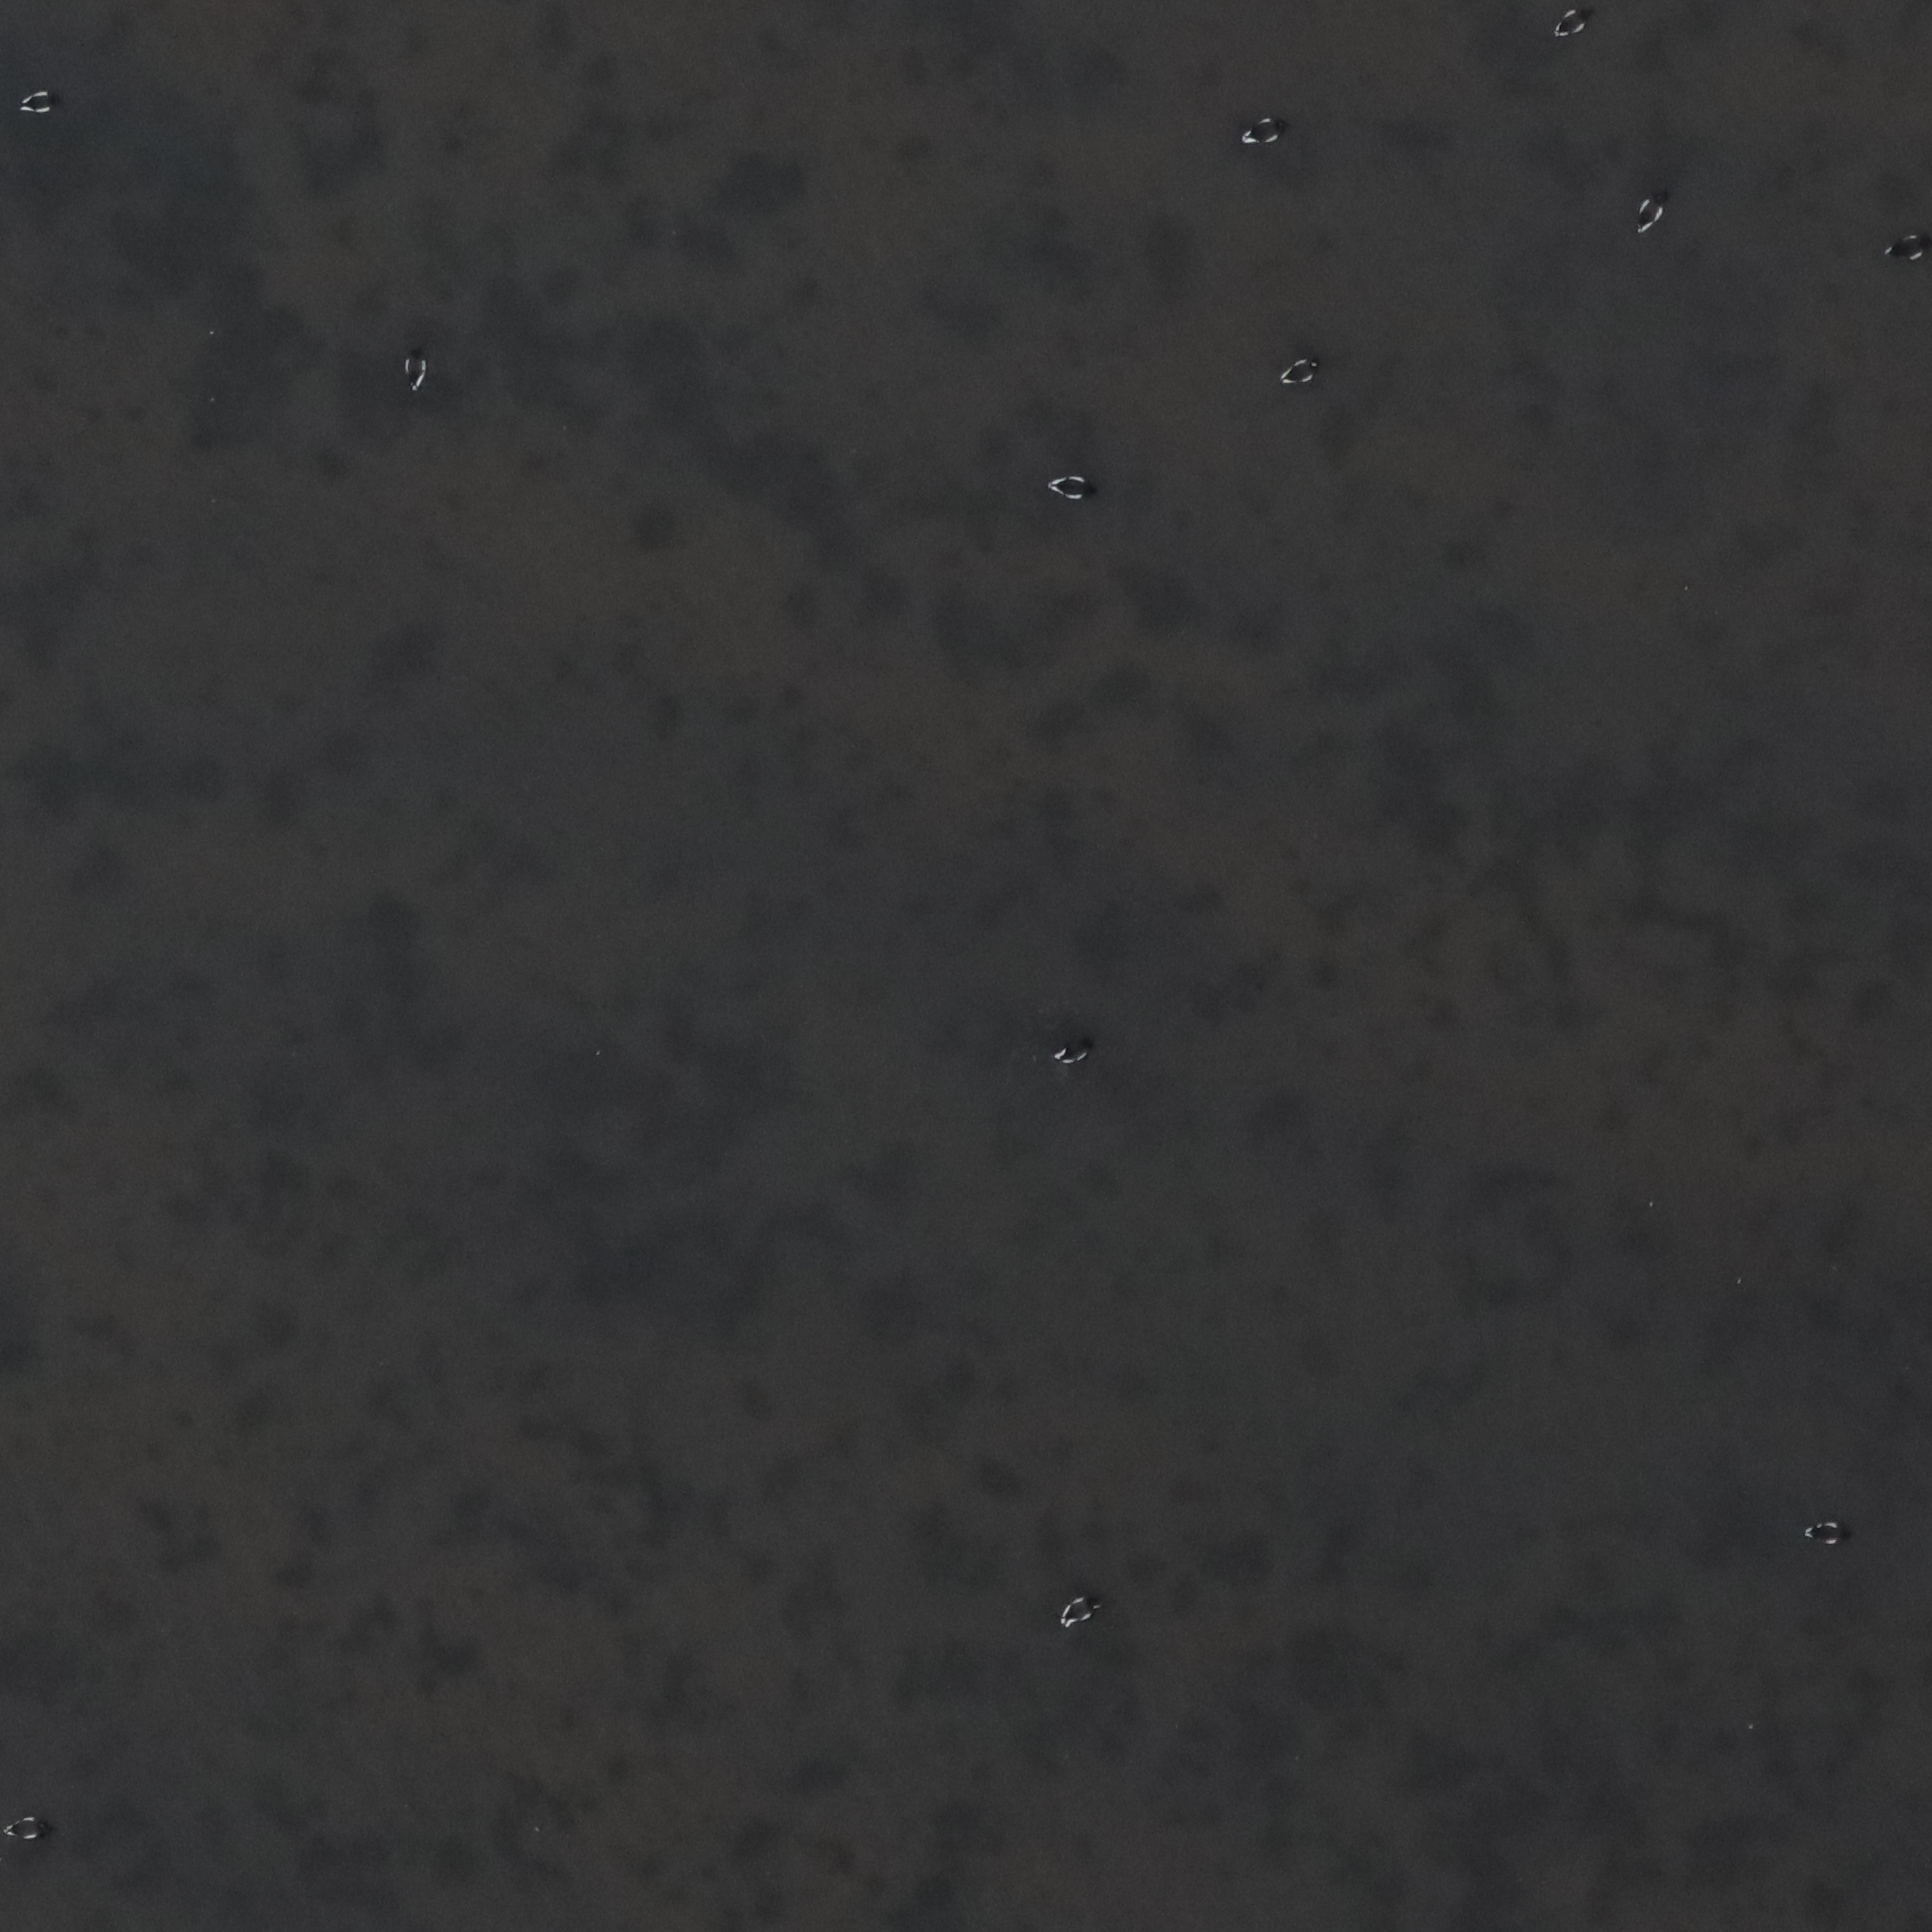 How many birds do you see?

12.